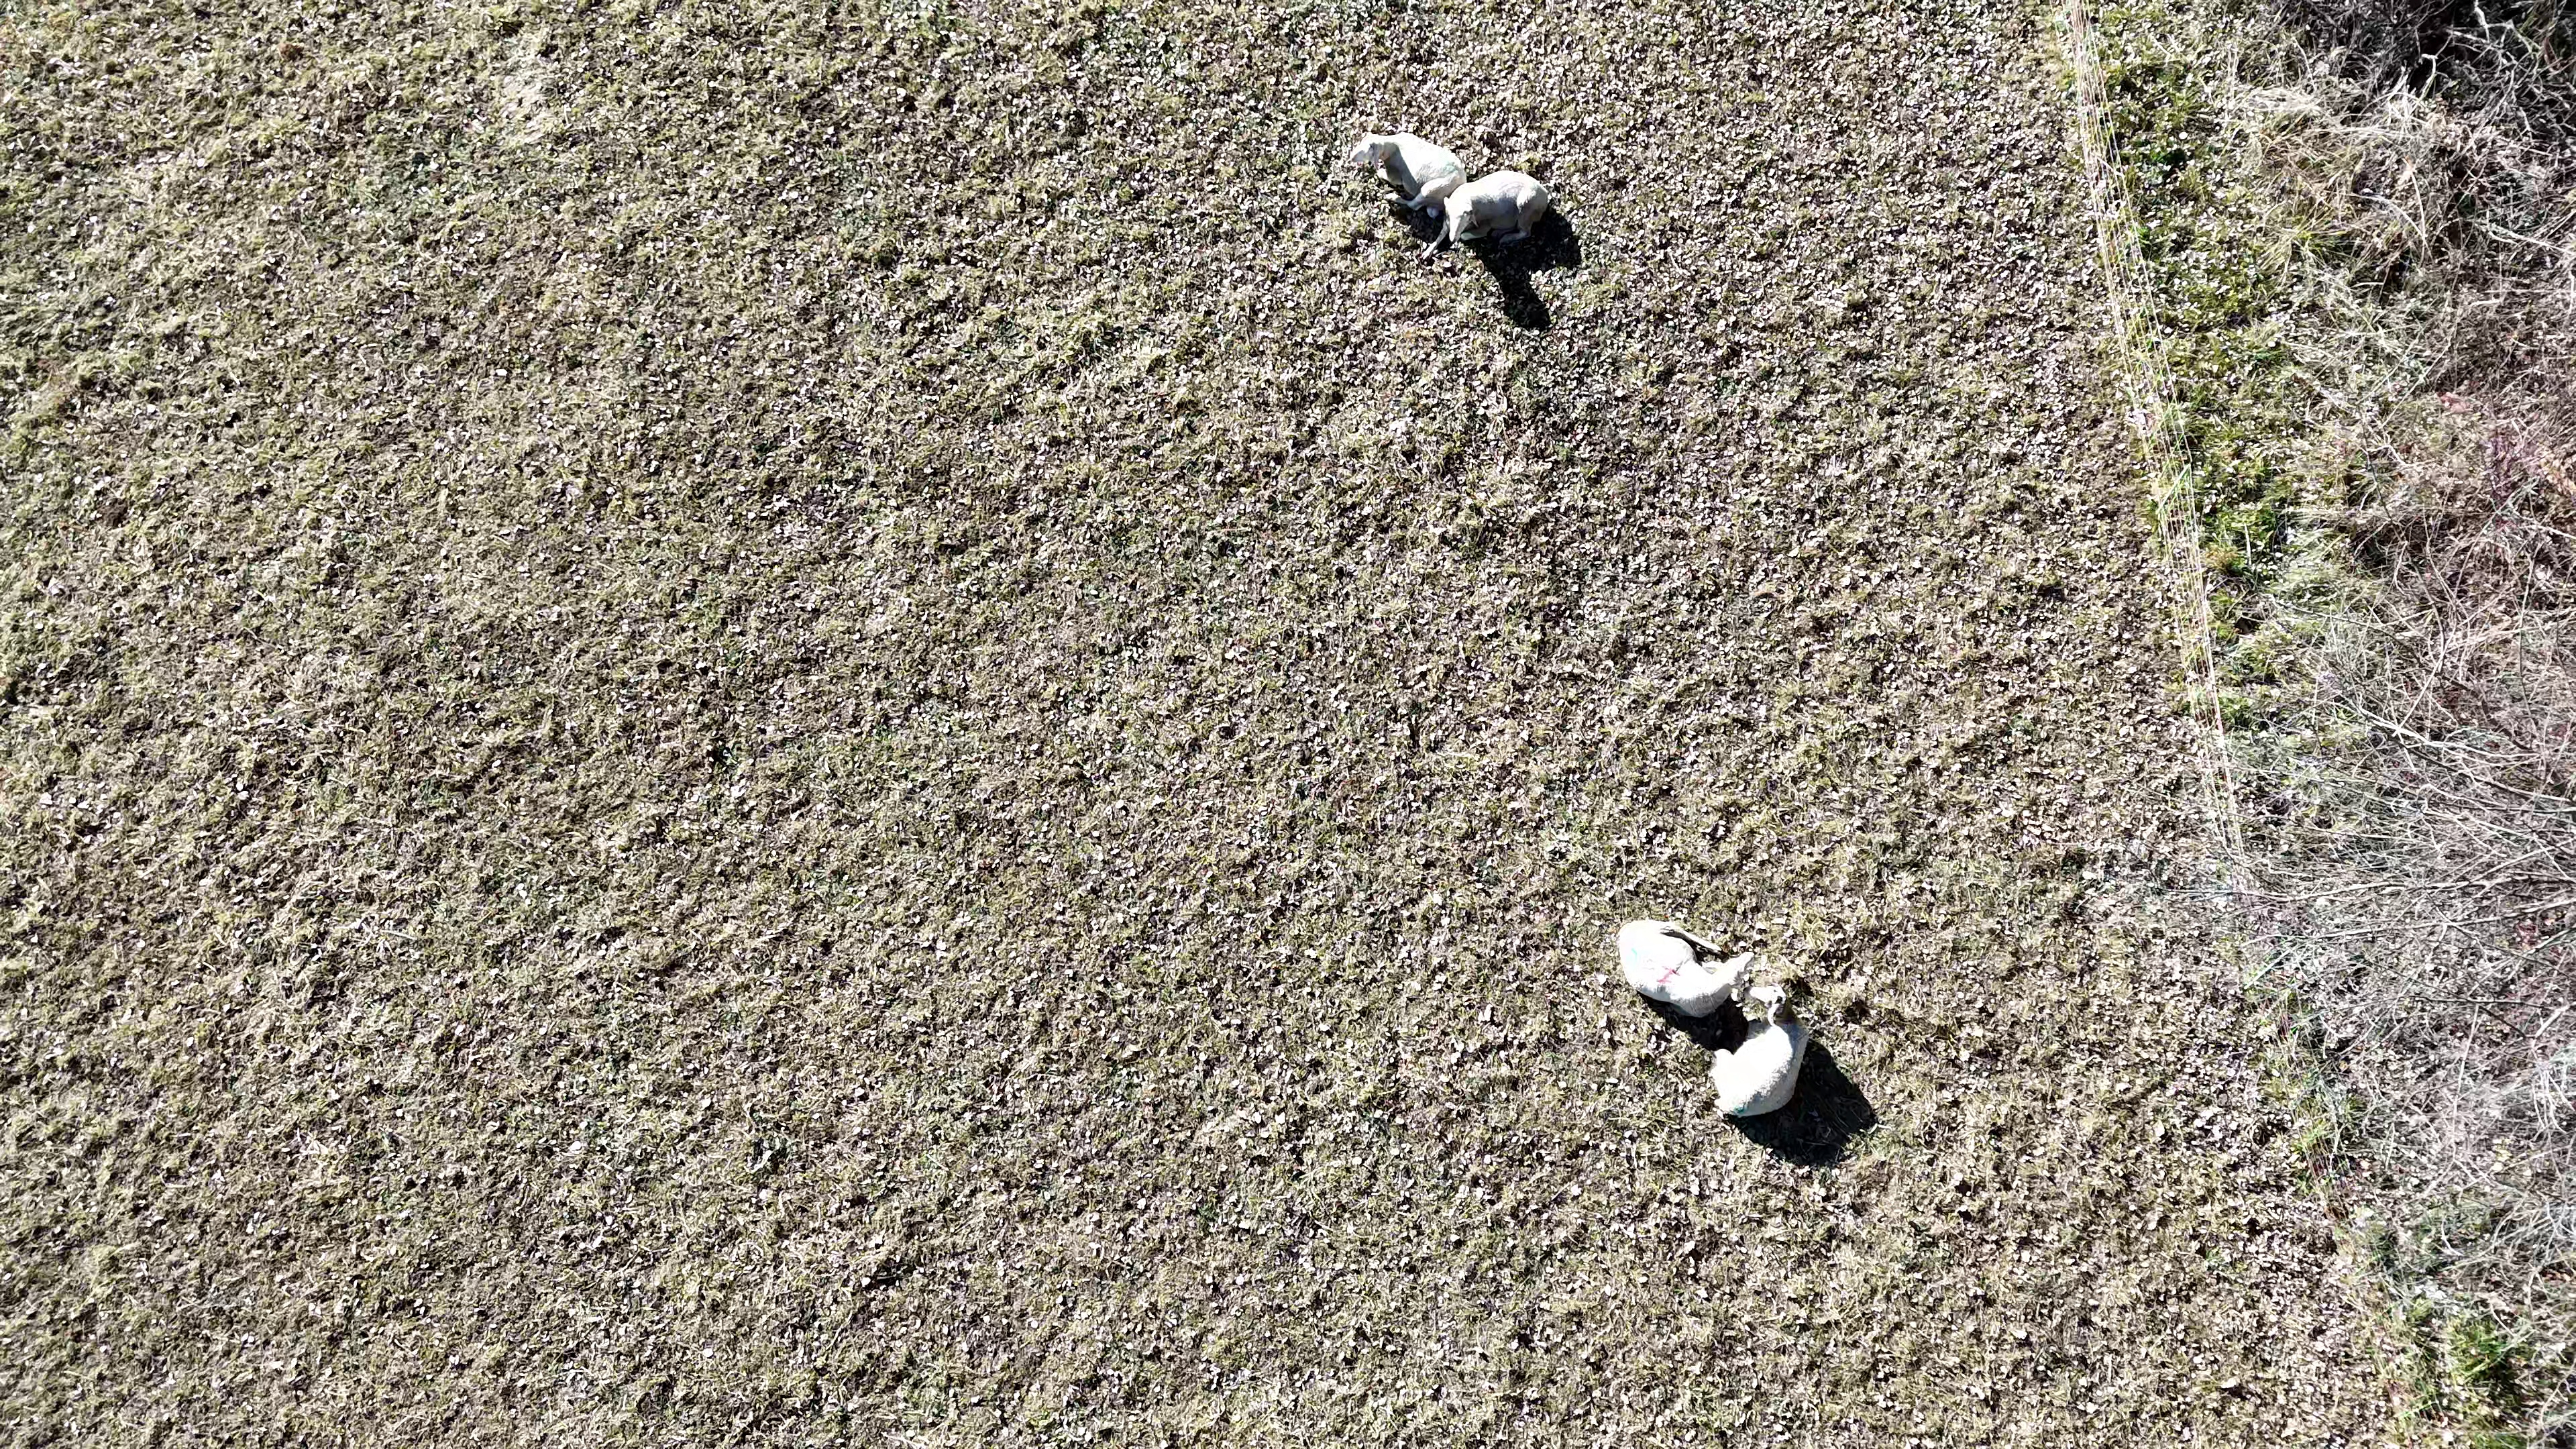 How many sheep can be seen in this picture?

4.